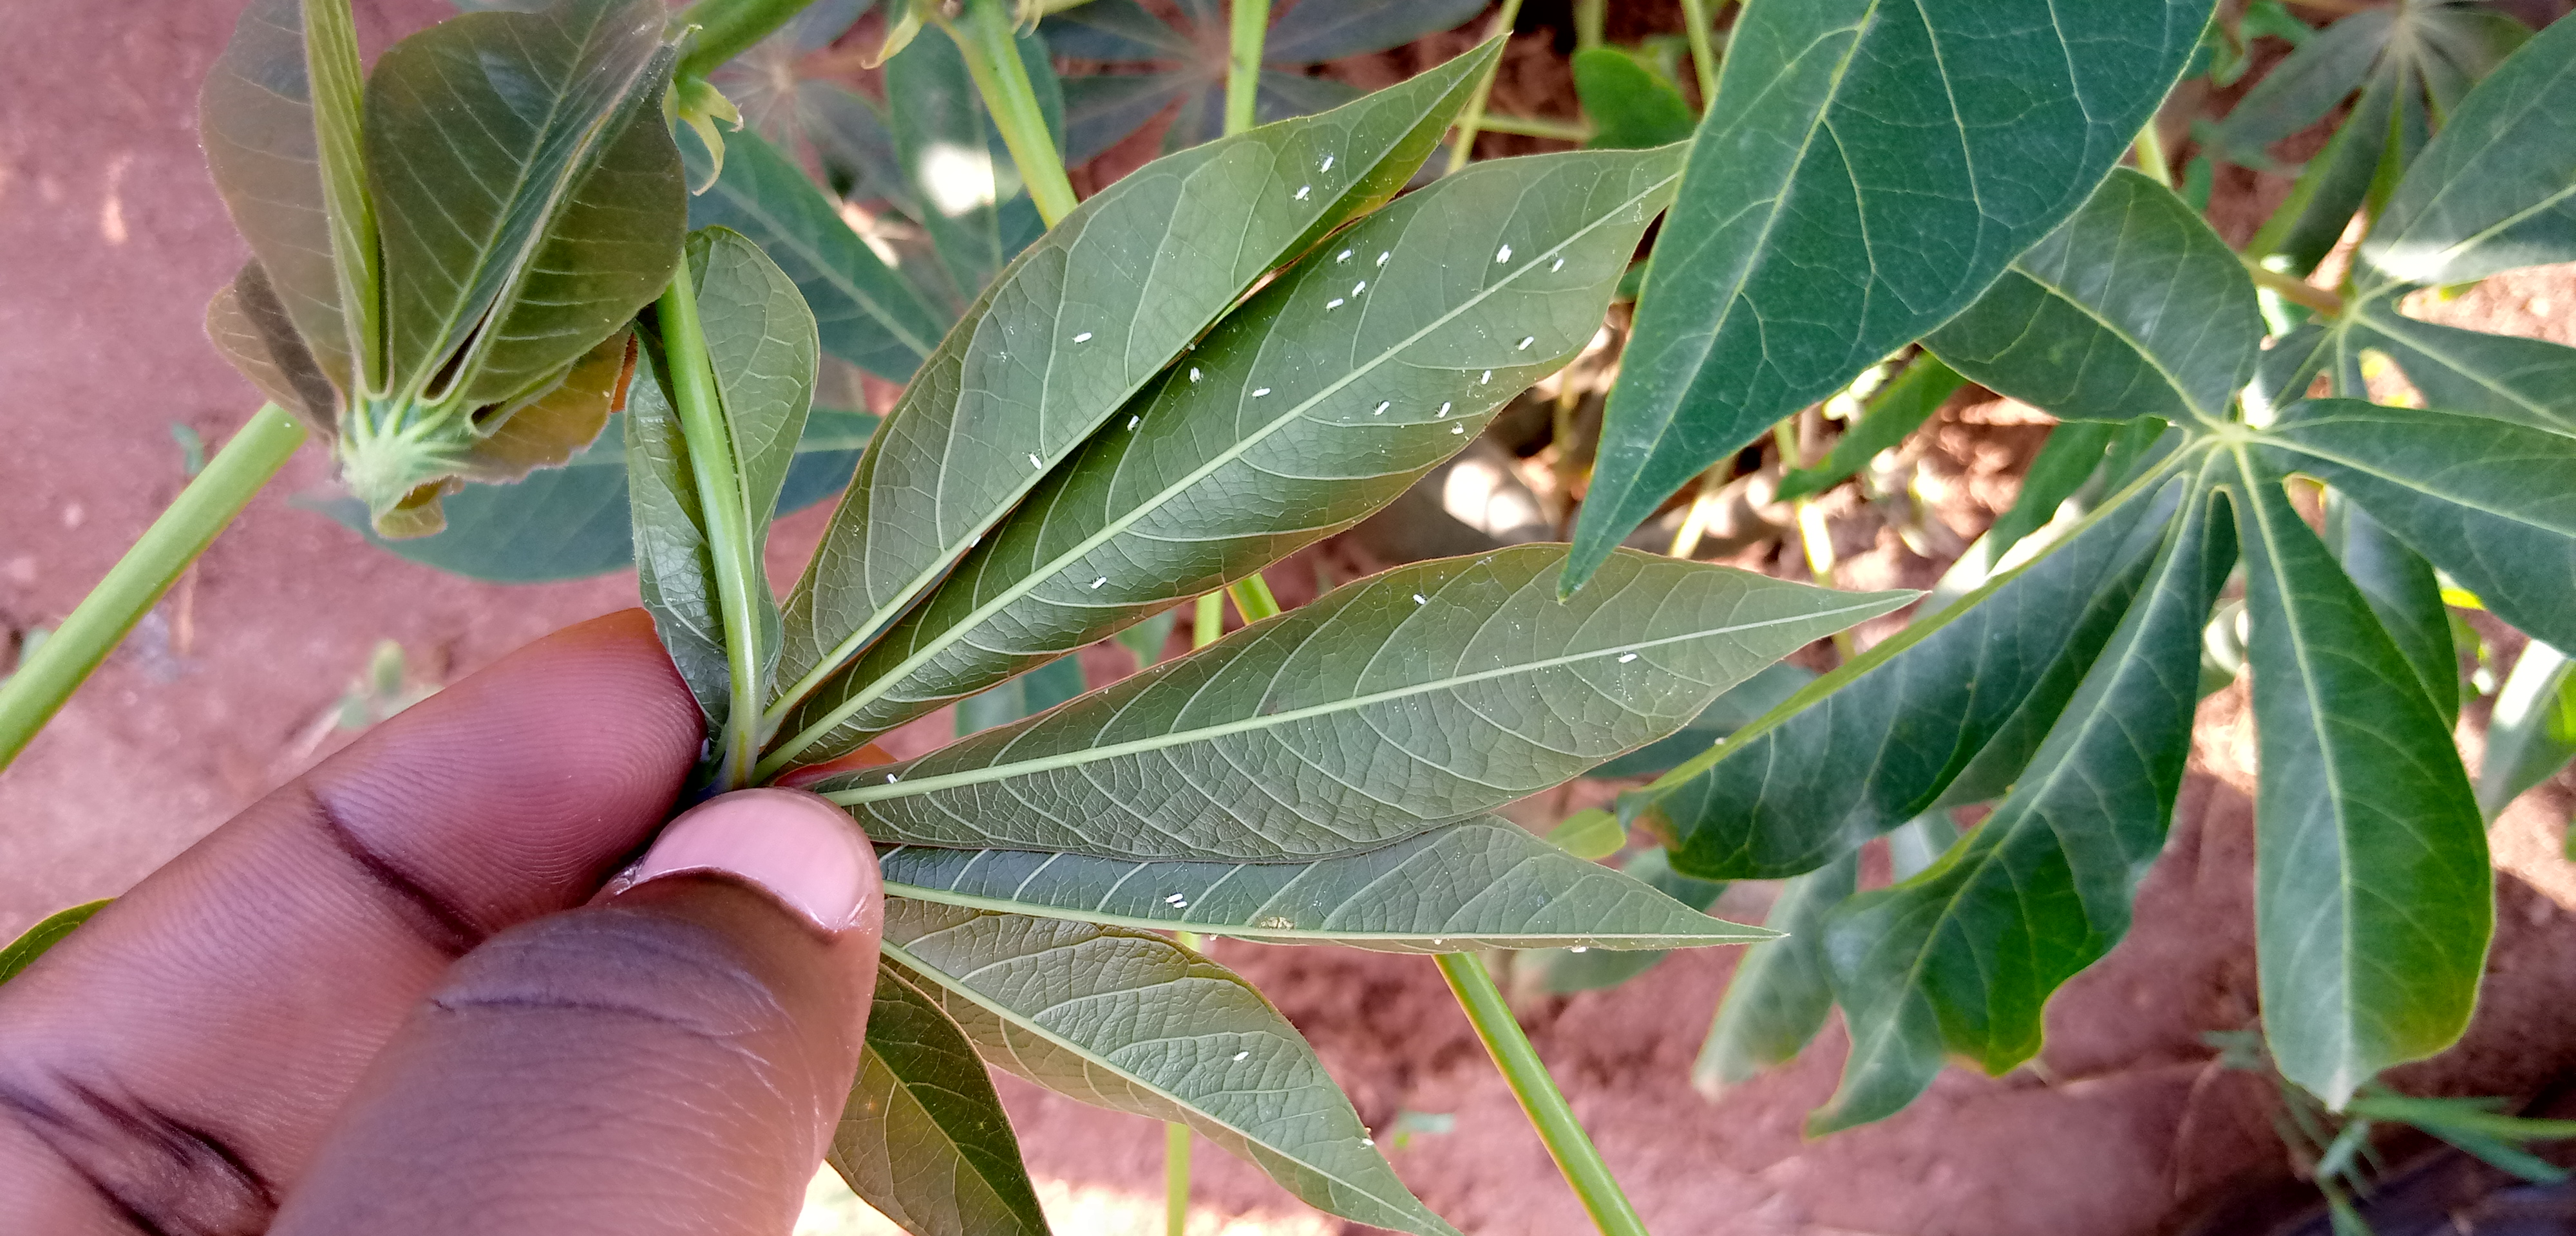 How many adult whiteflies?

33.